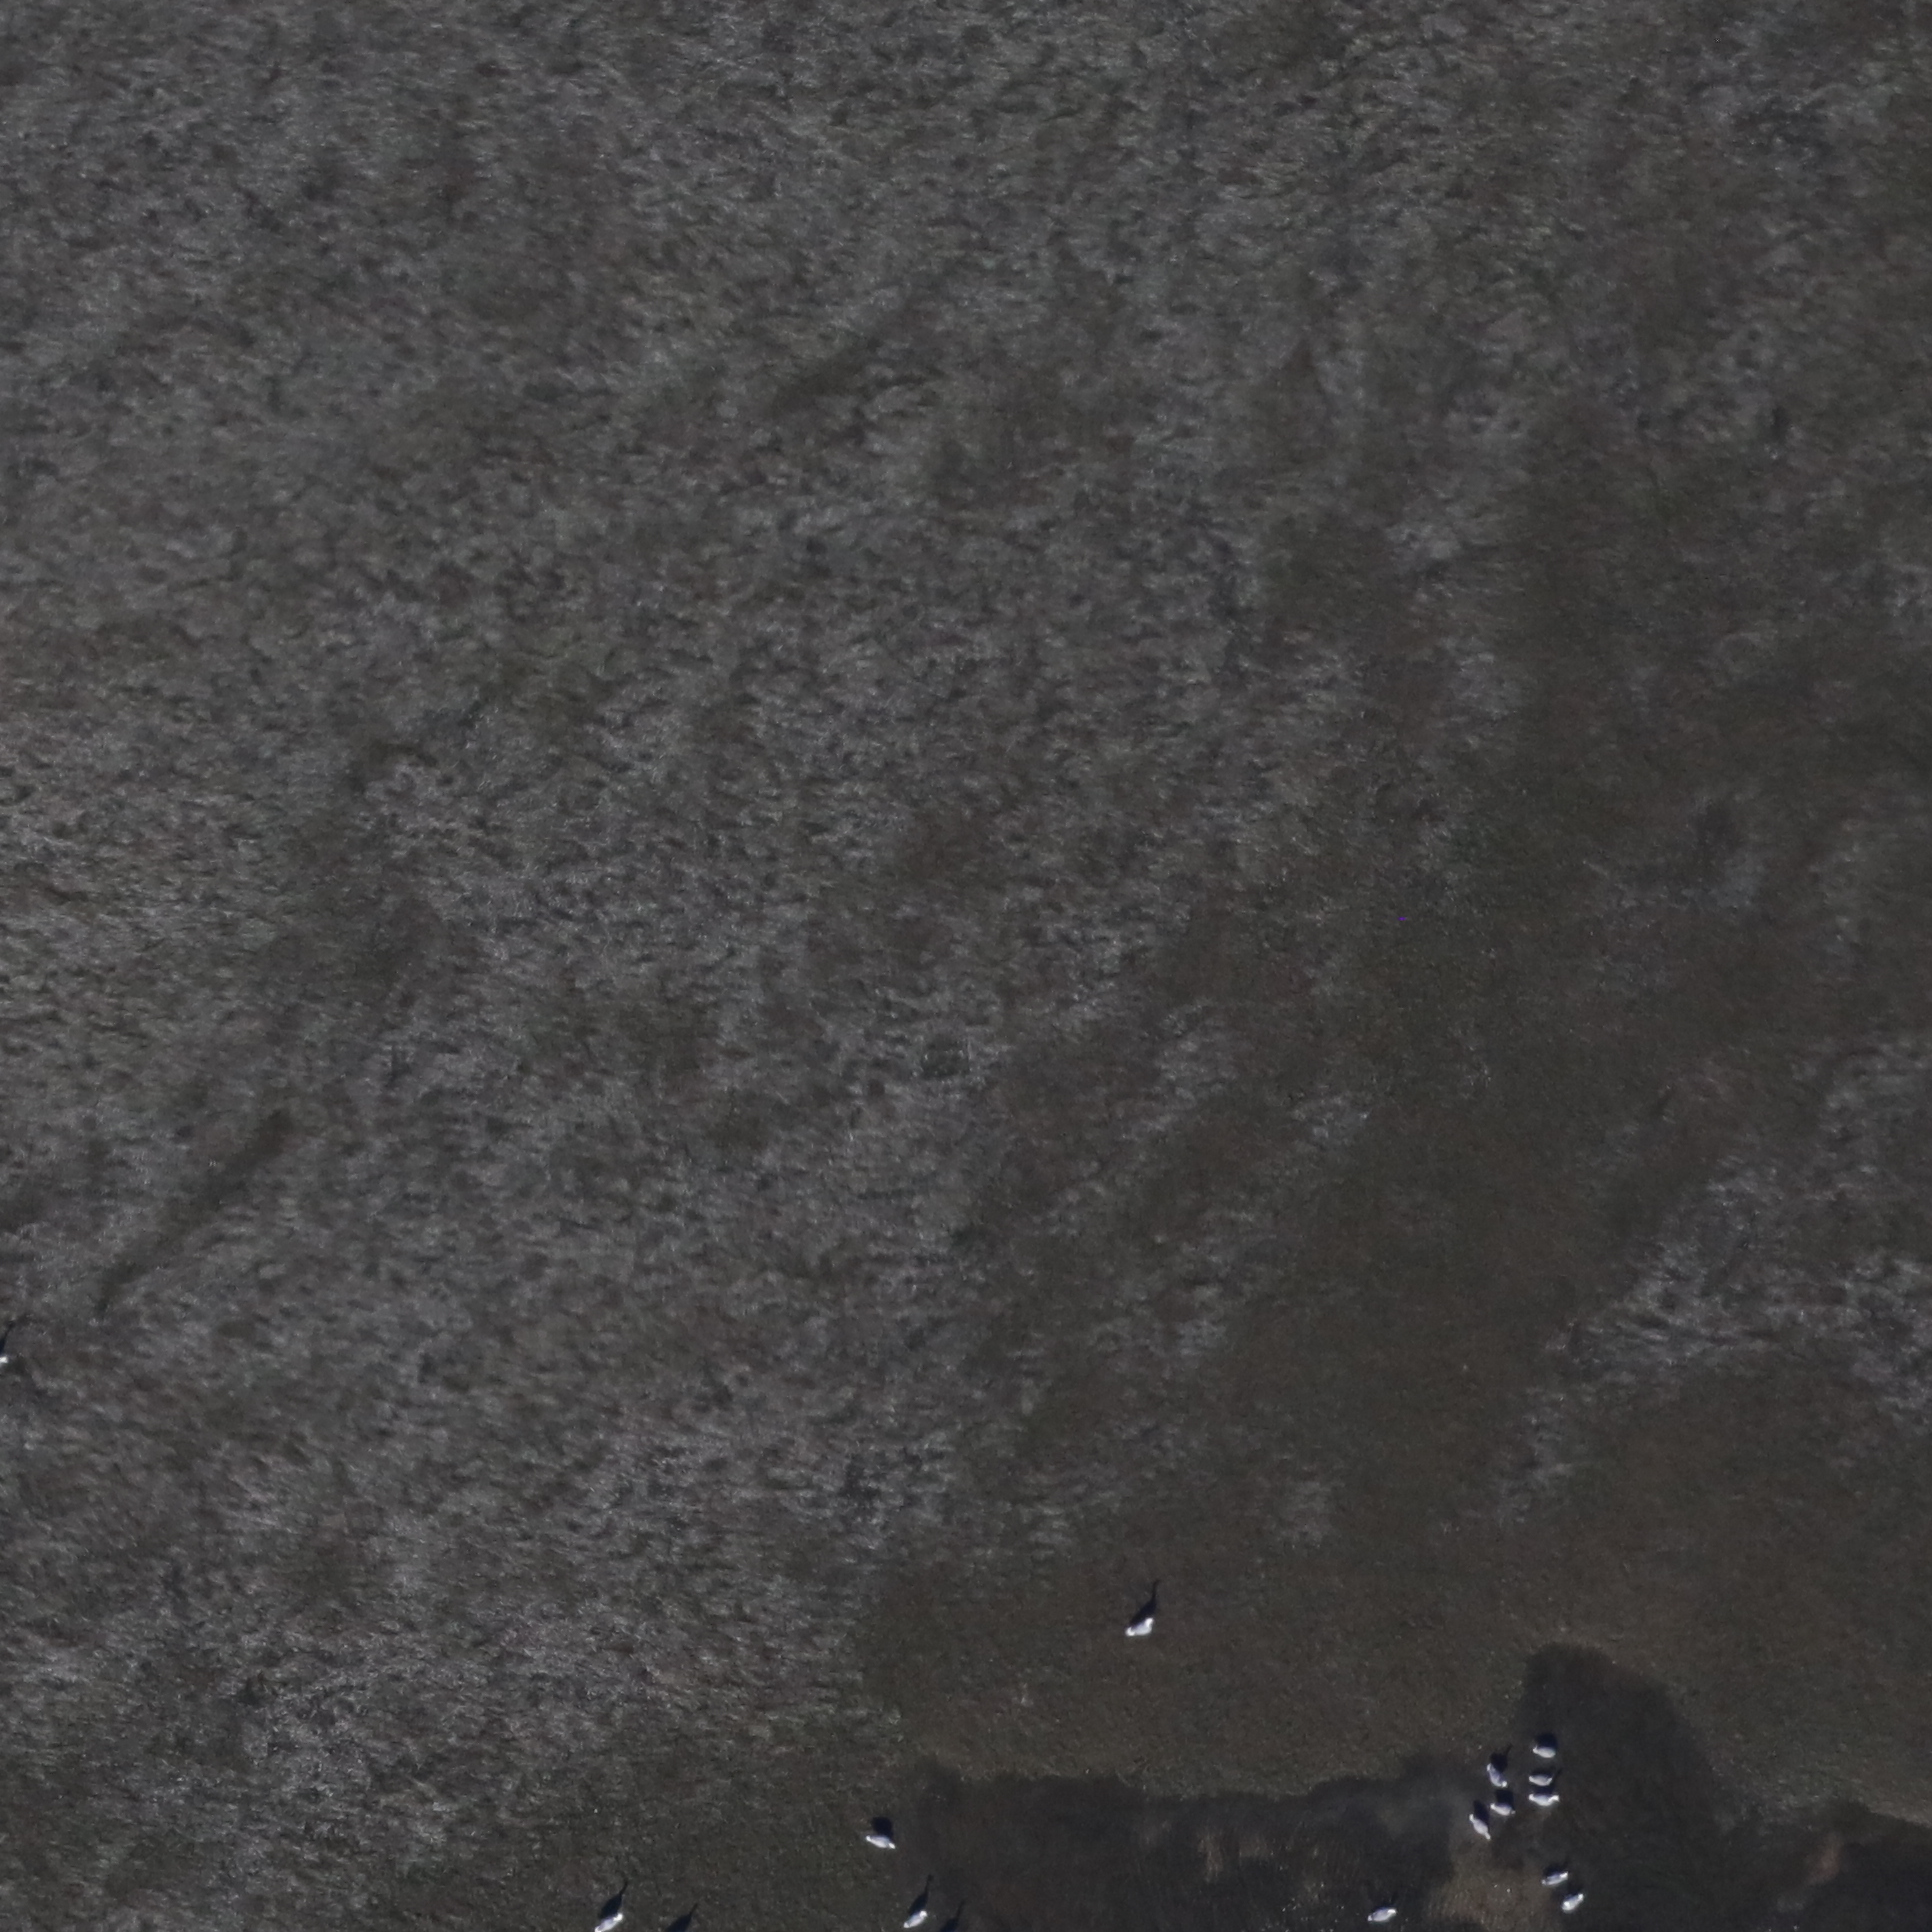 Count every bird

13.